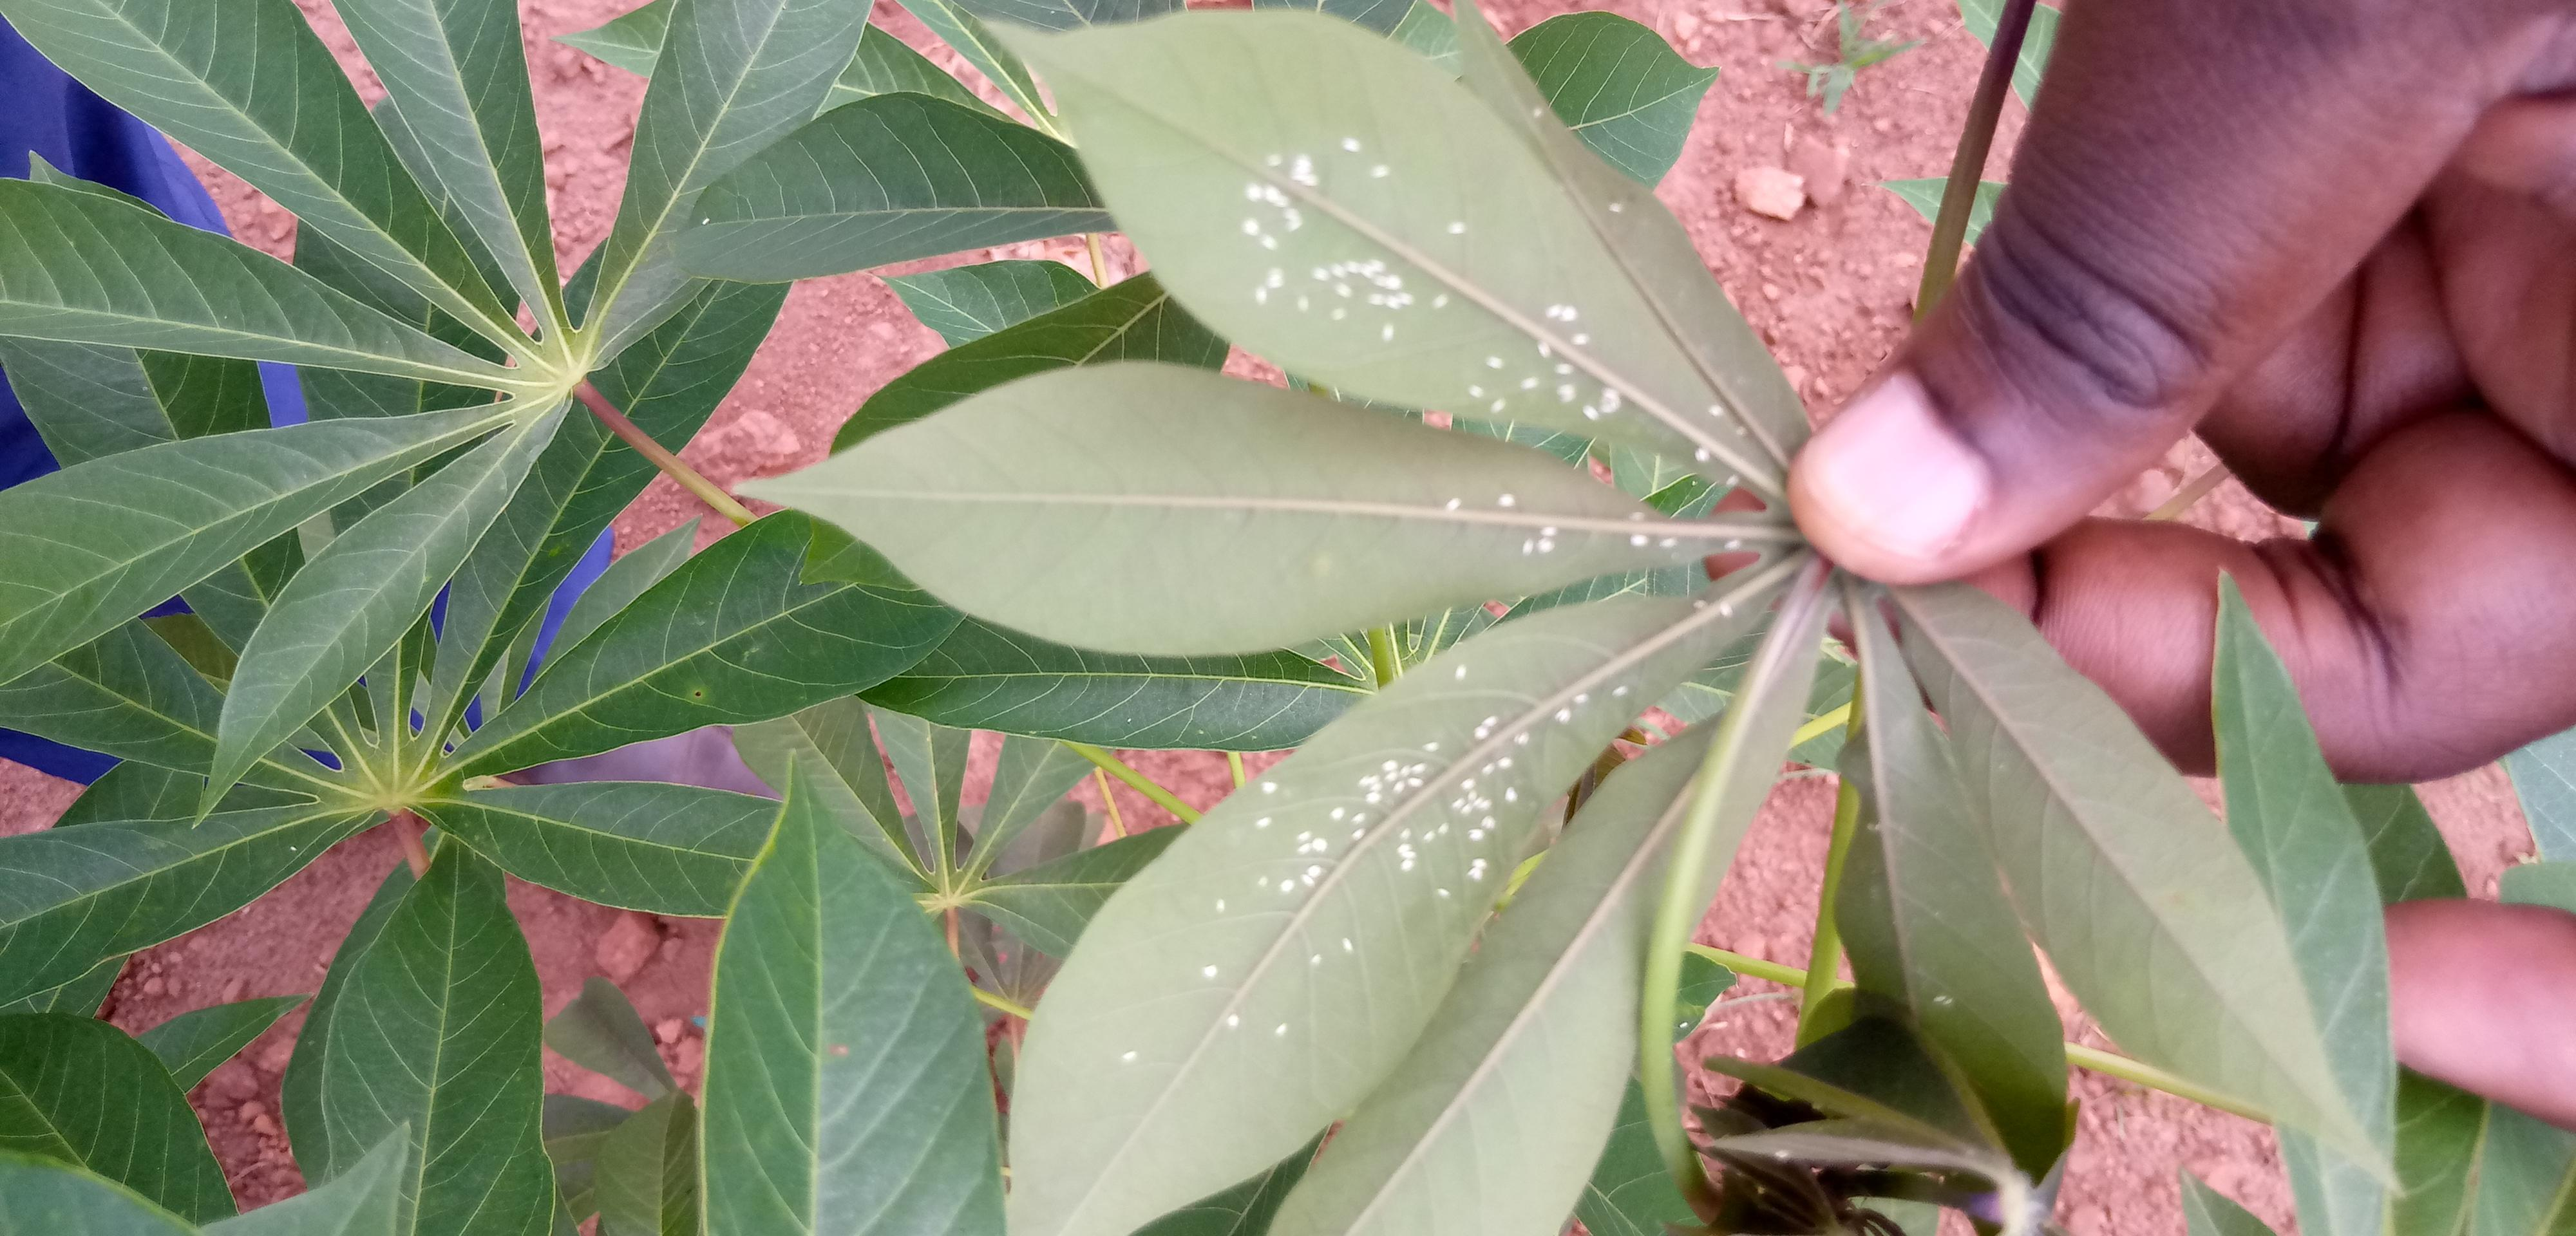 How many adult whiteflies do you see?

114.